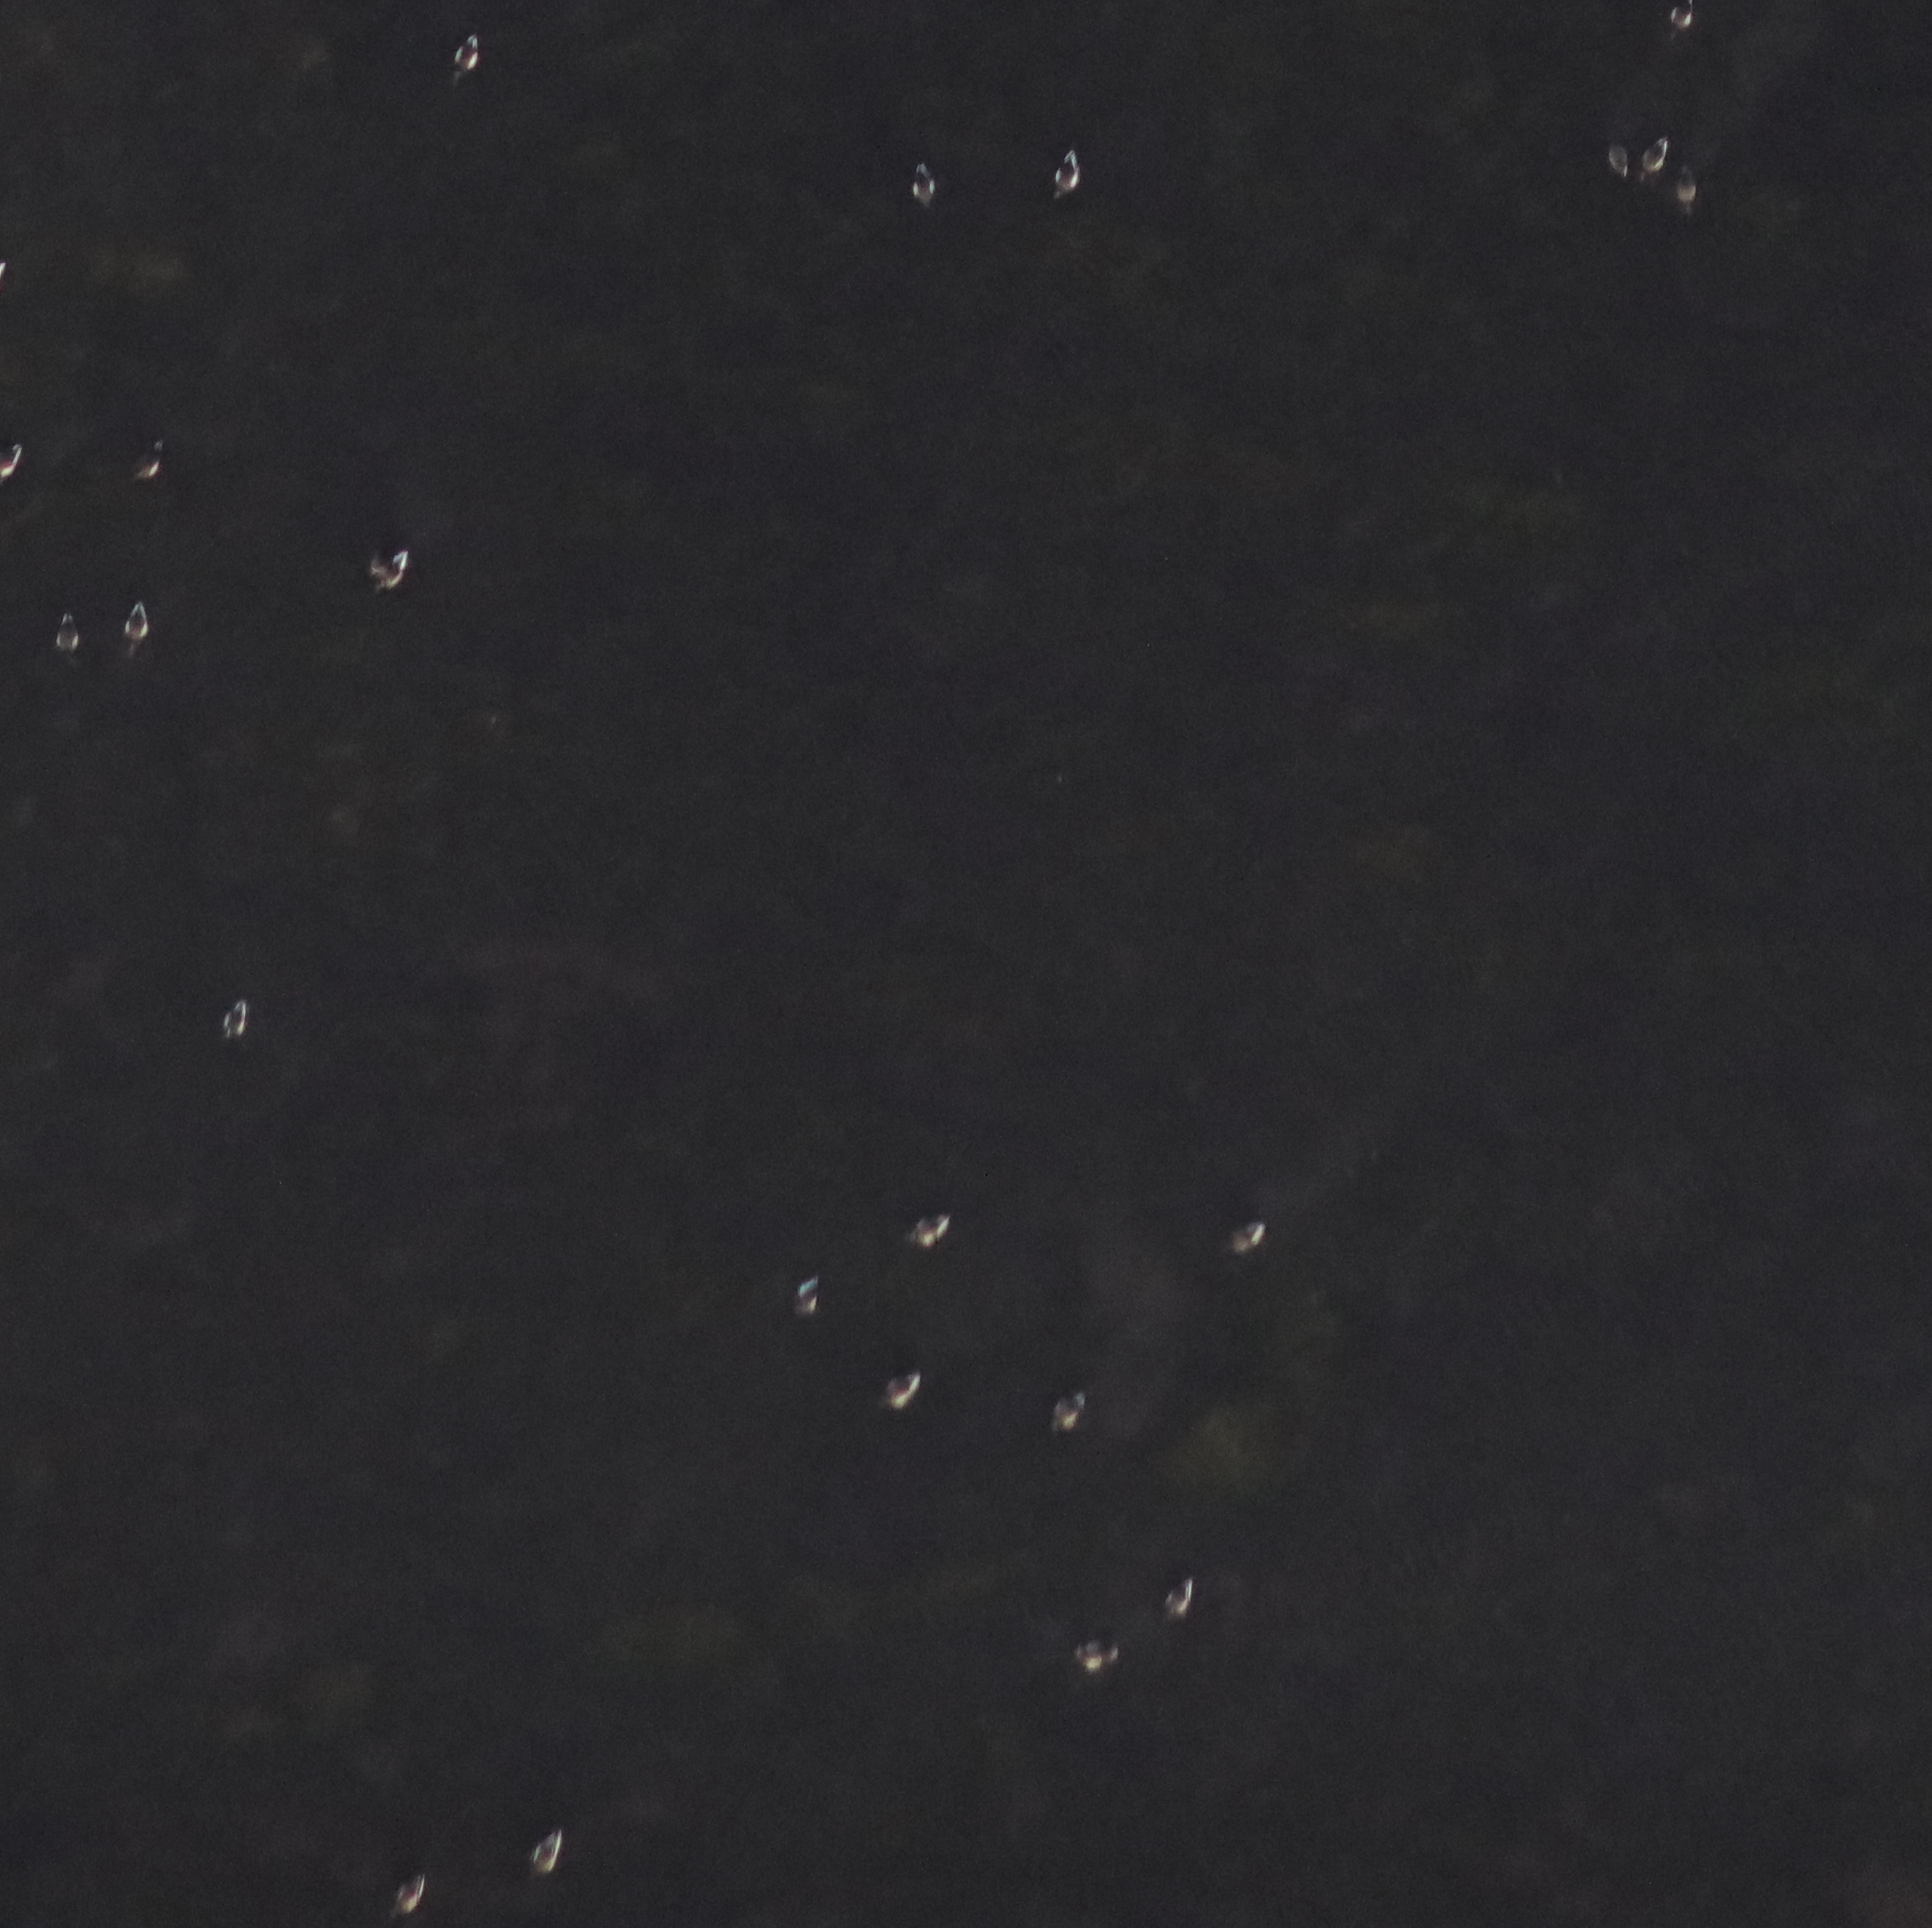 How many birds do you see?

22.